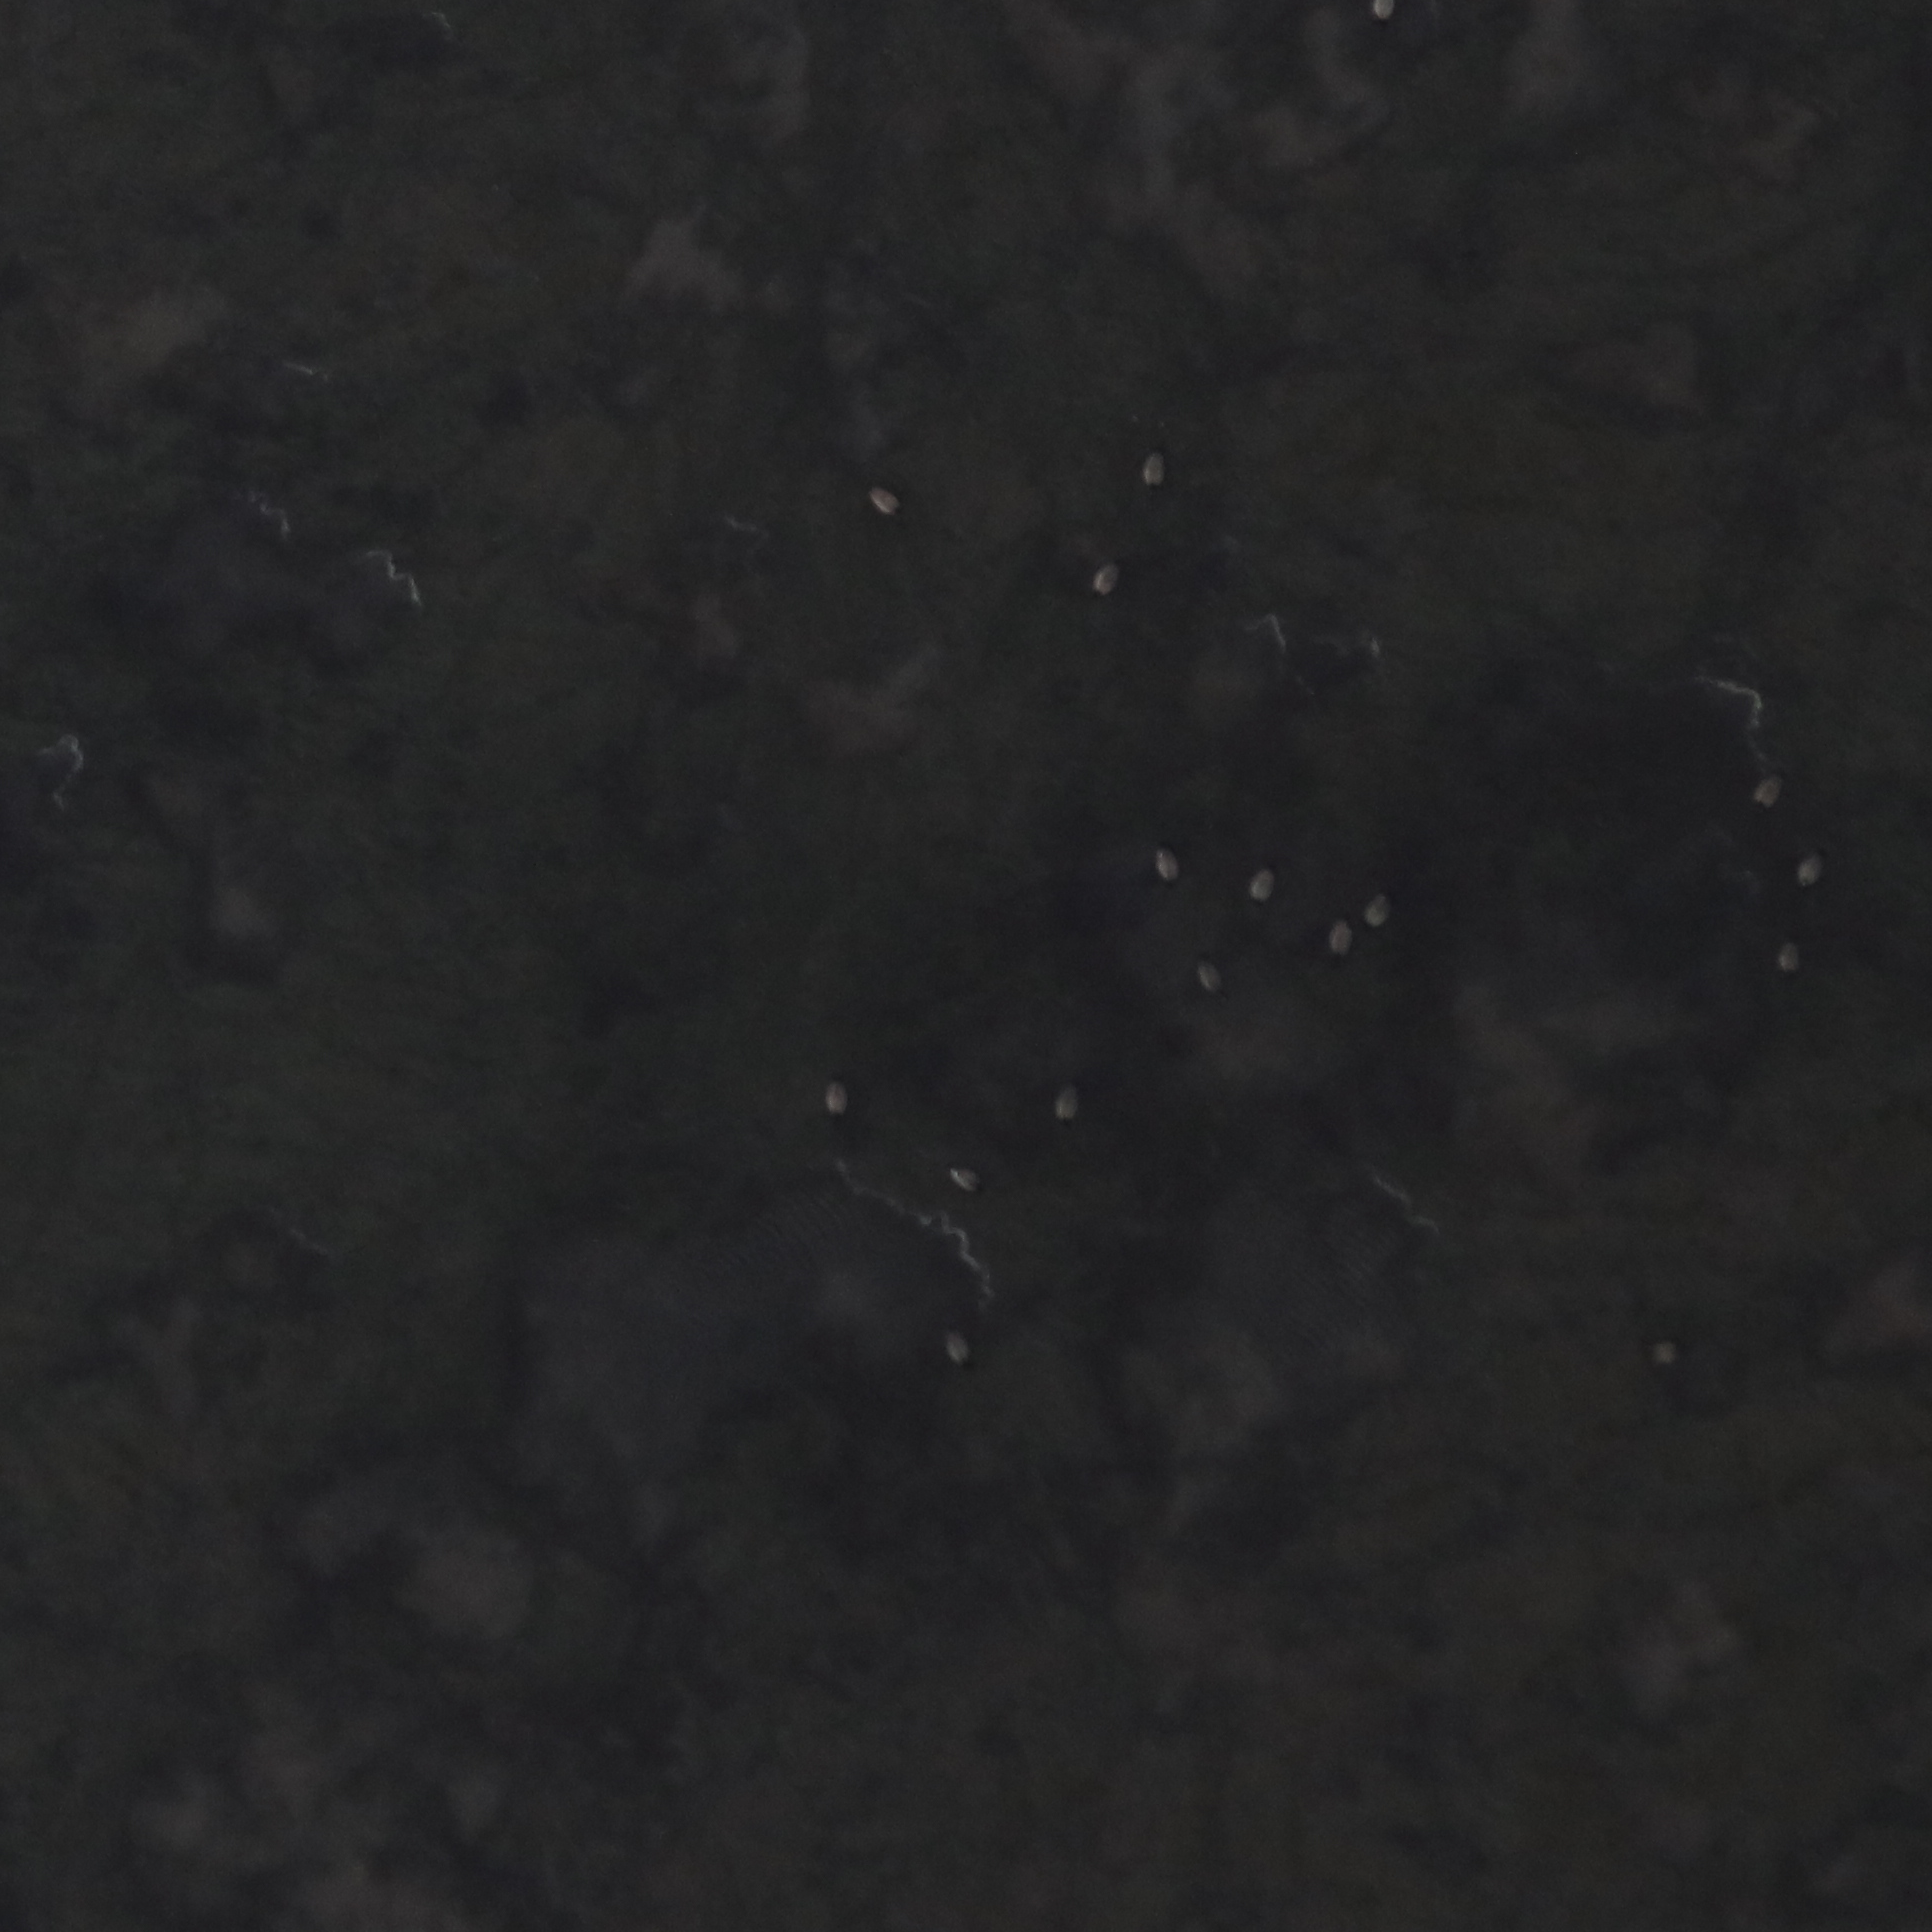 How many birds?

17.